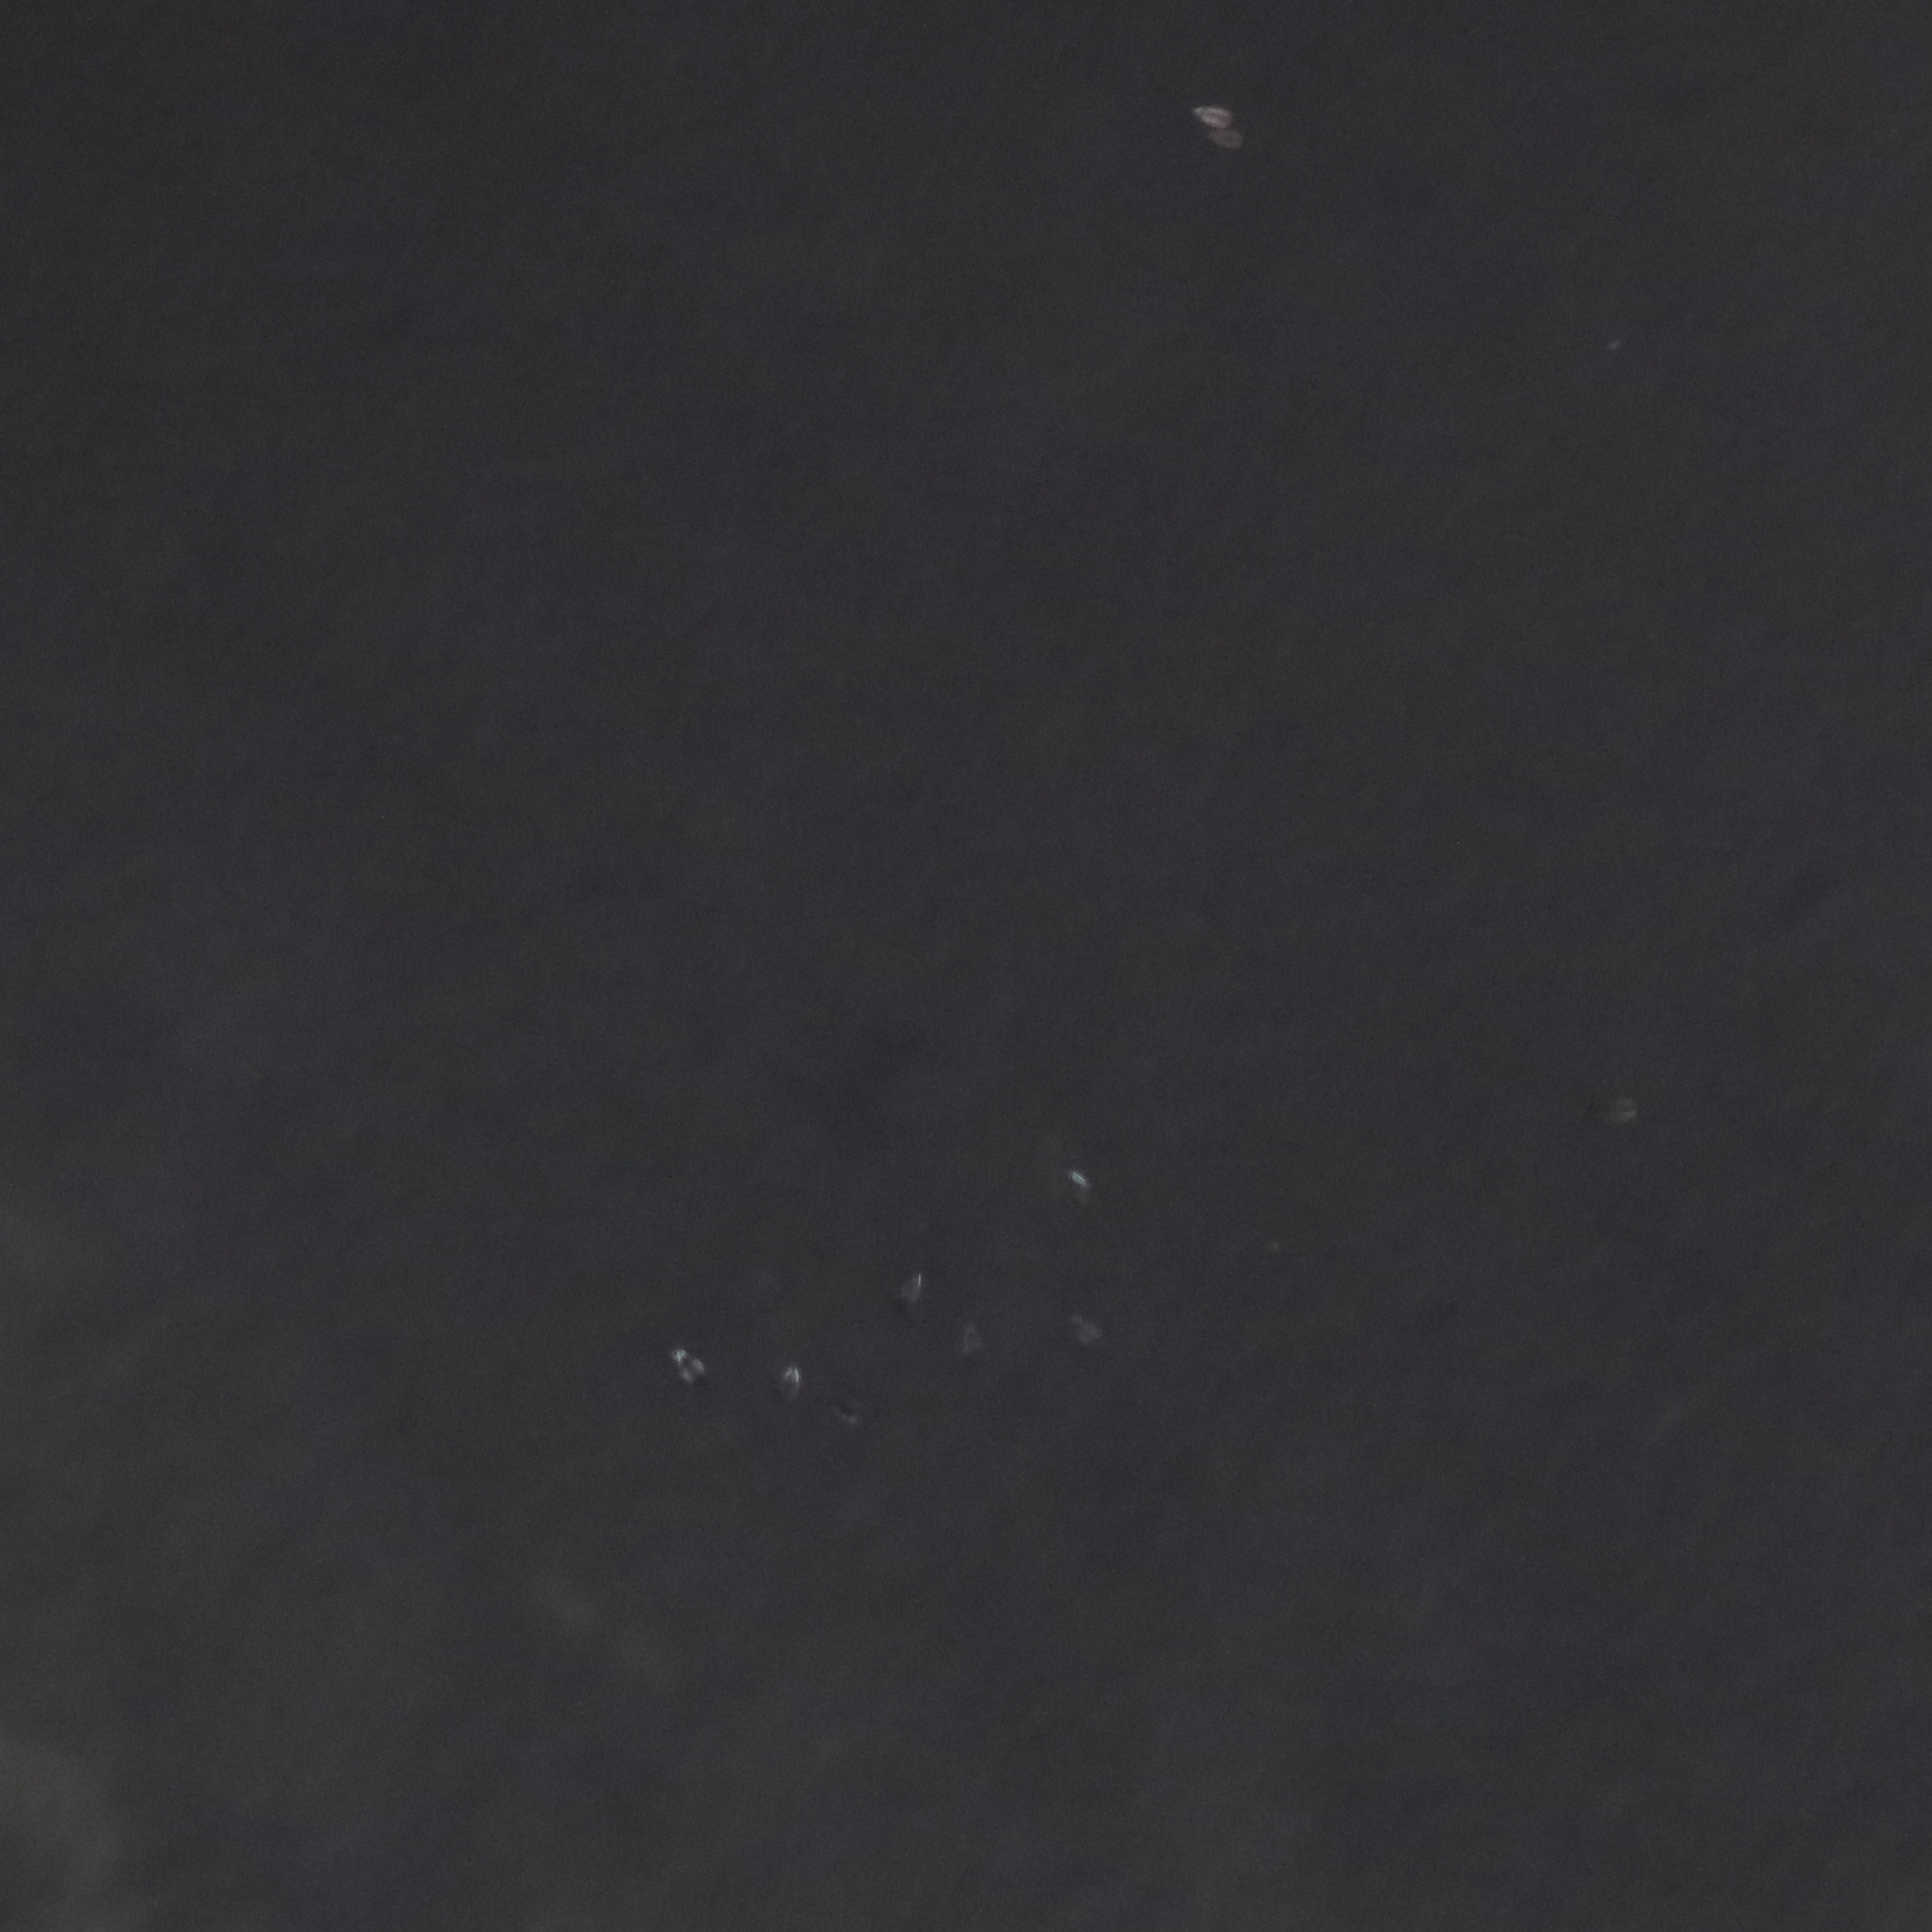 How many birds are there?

9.